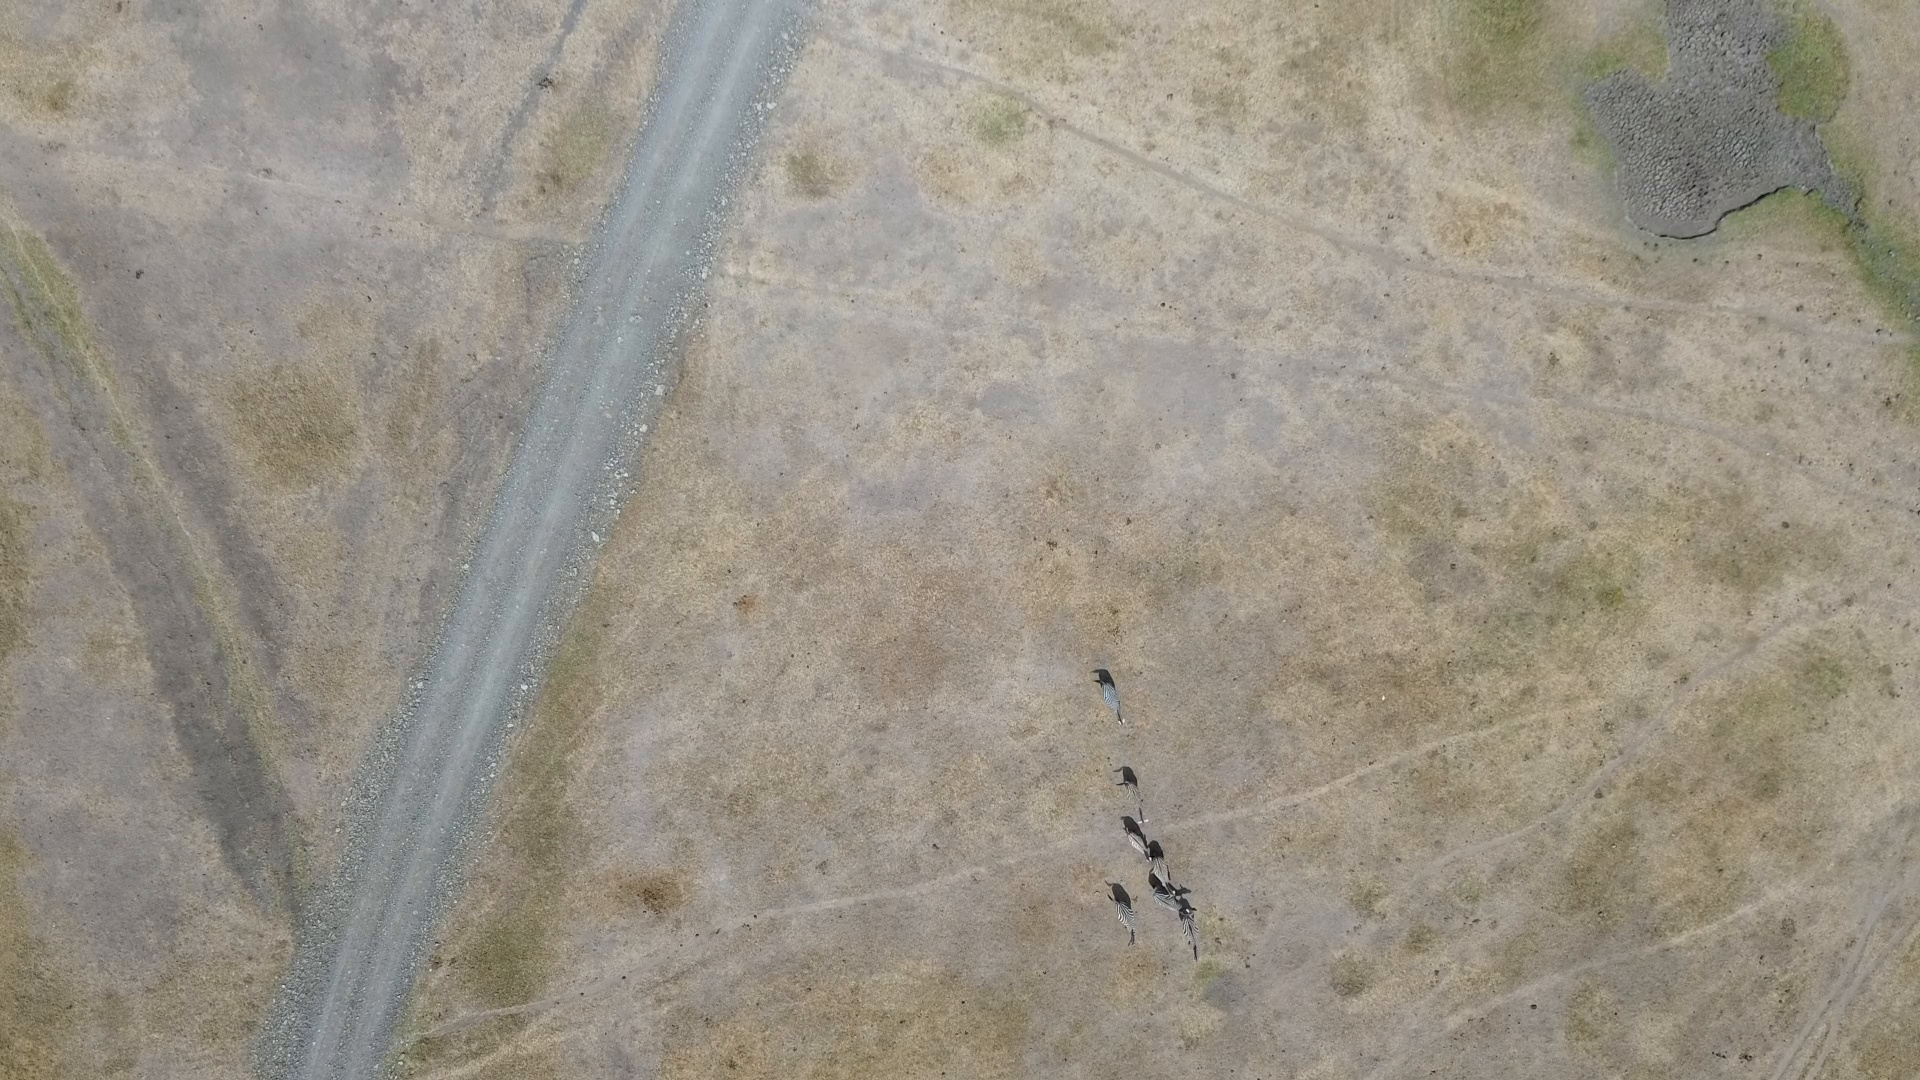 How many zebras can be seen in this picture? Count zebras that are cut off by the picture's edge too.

7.